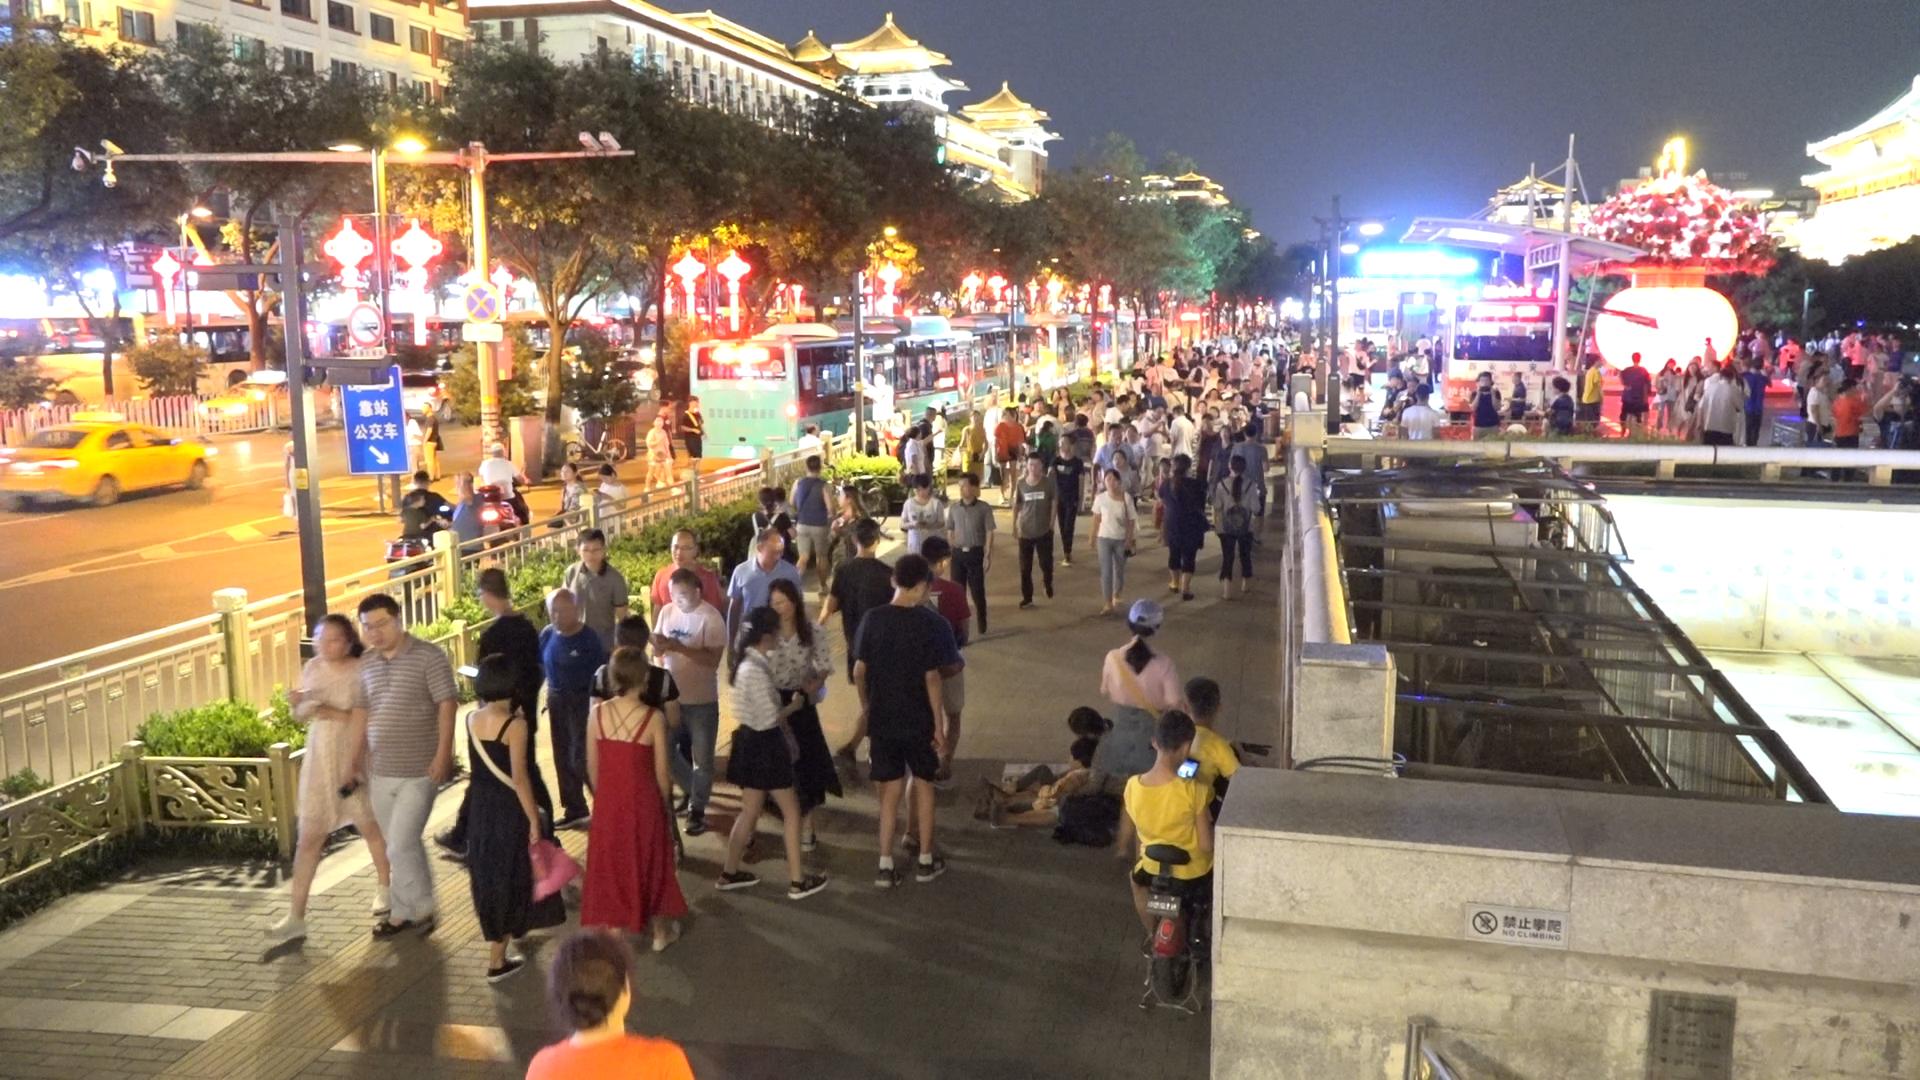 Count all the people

174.